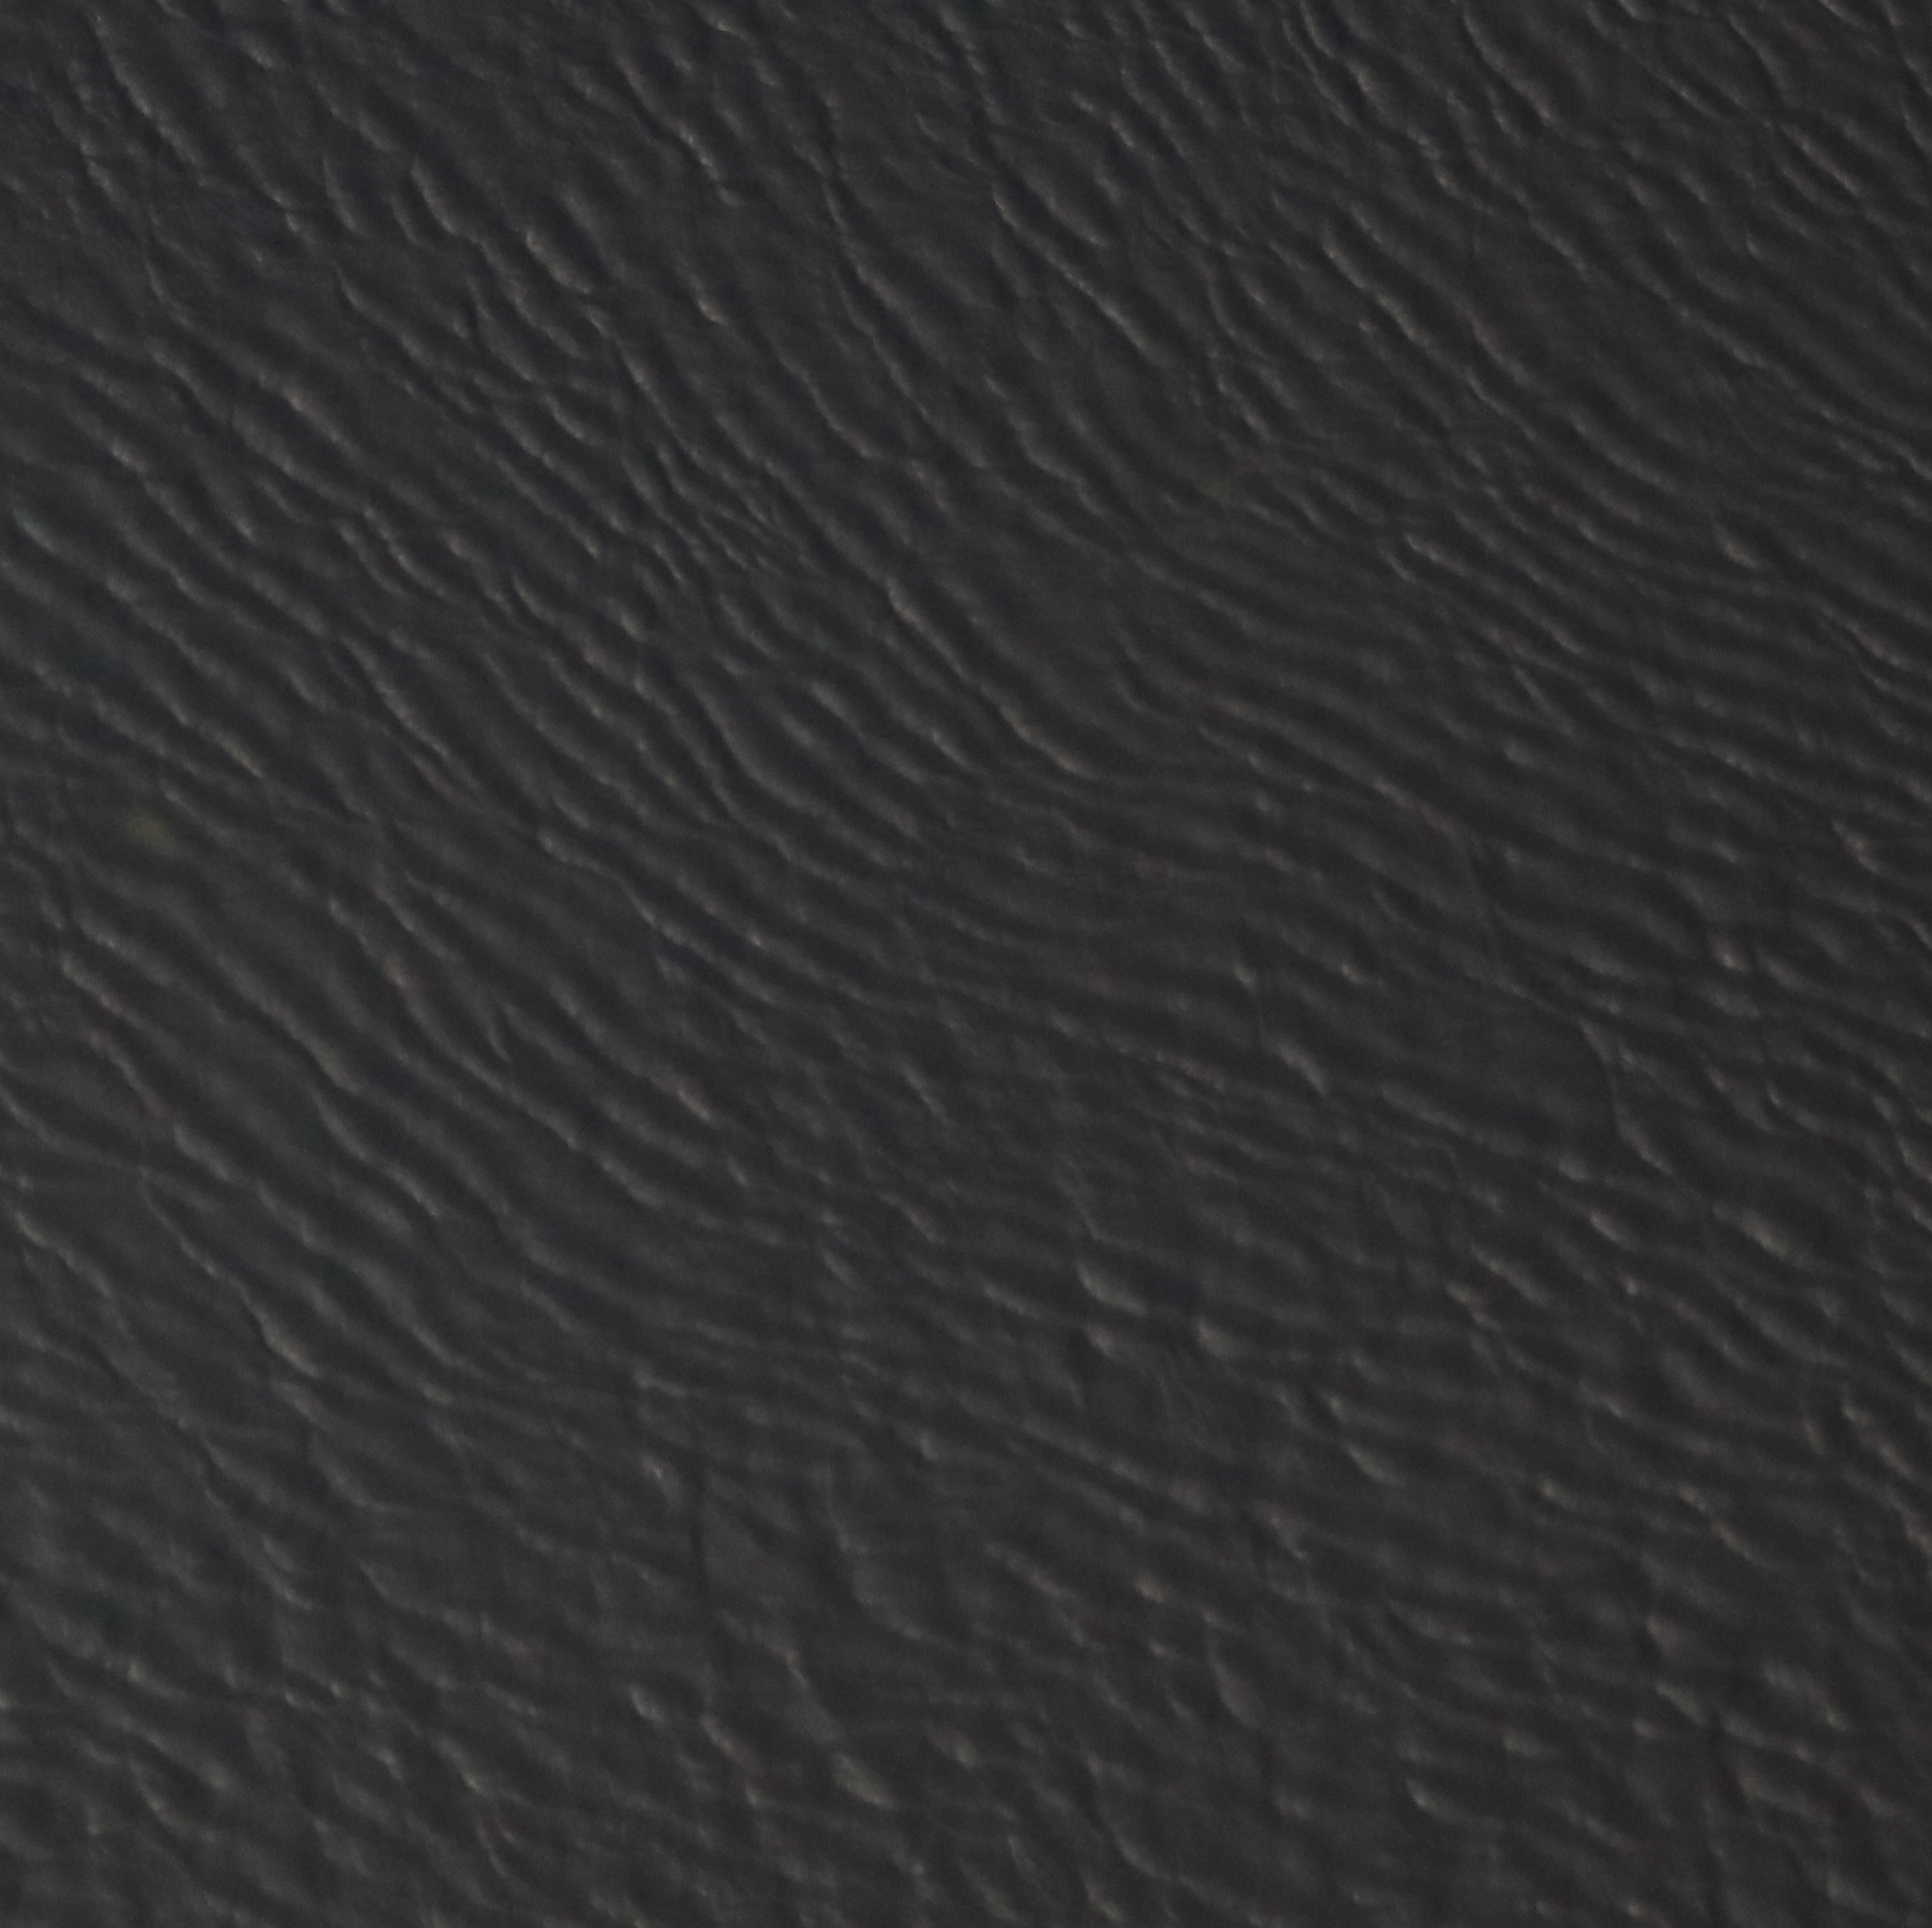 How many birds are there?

0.